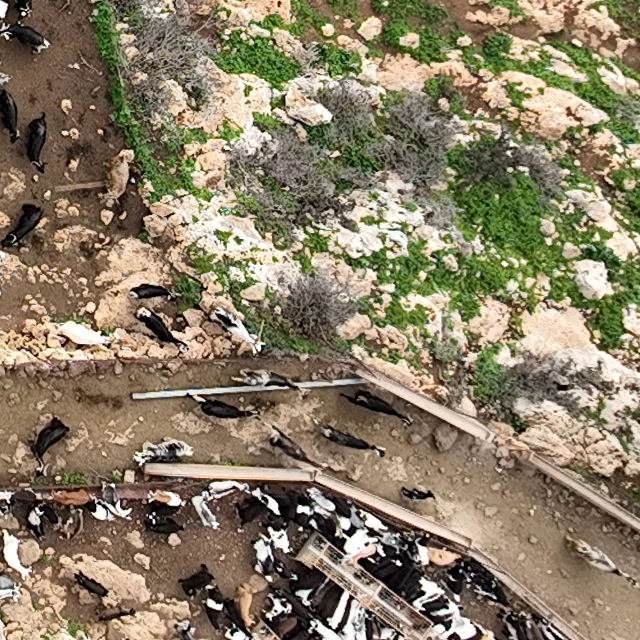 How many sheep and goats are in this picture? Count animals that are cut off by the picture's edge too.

105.